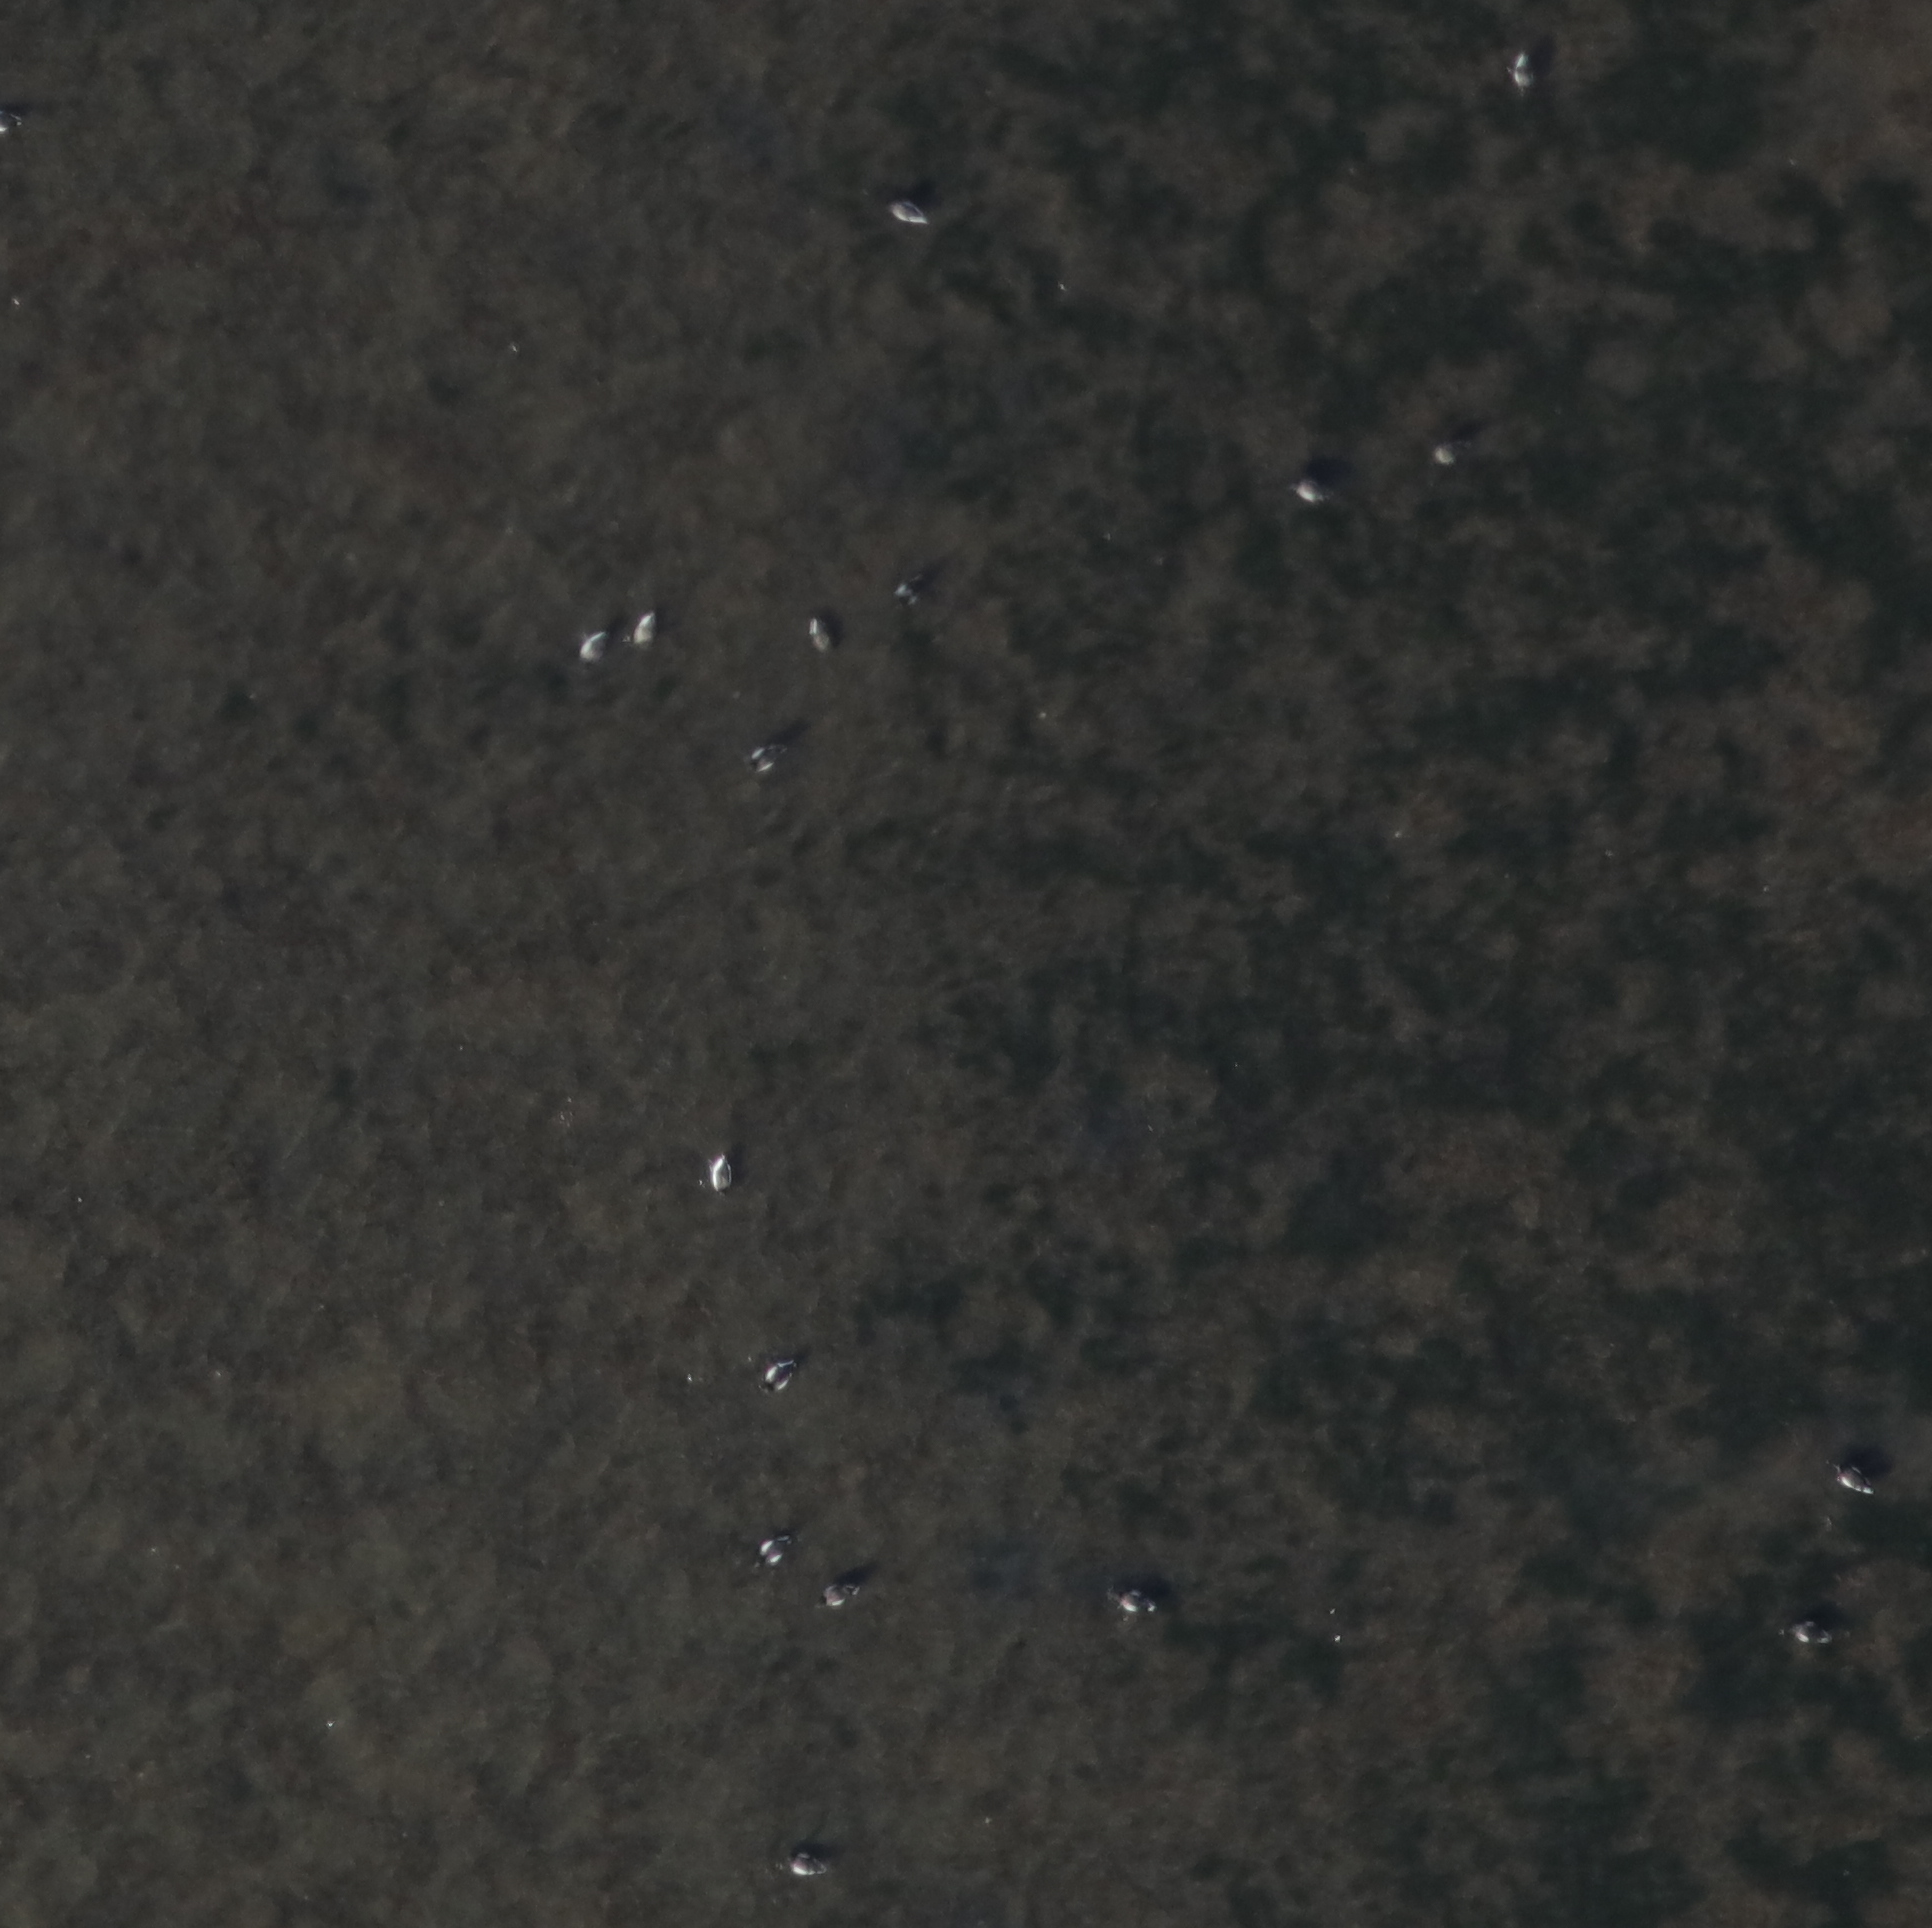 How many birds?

17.